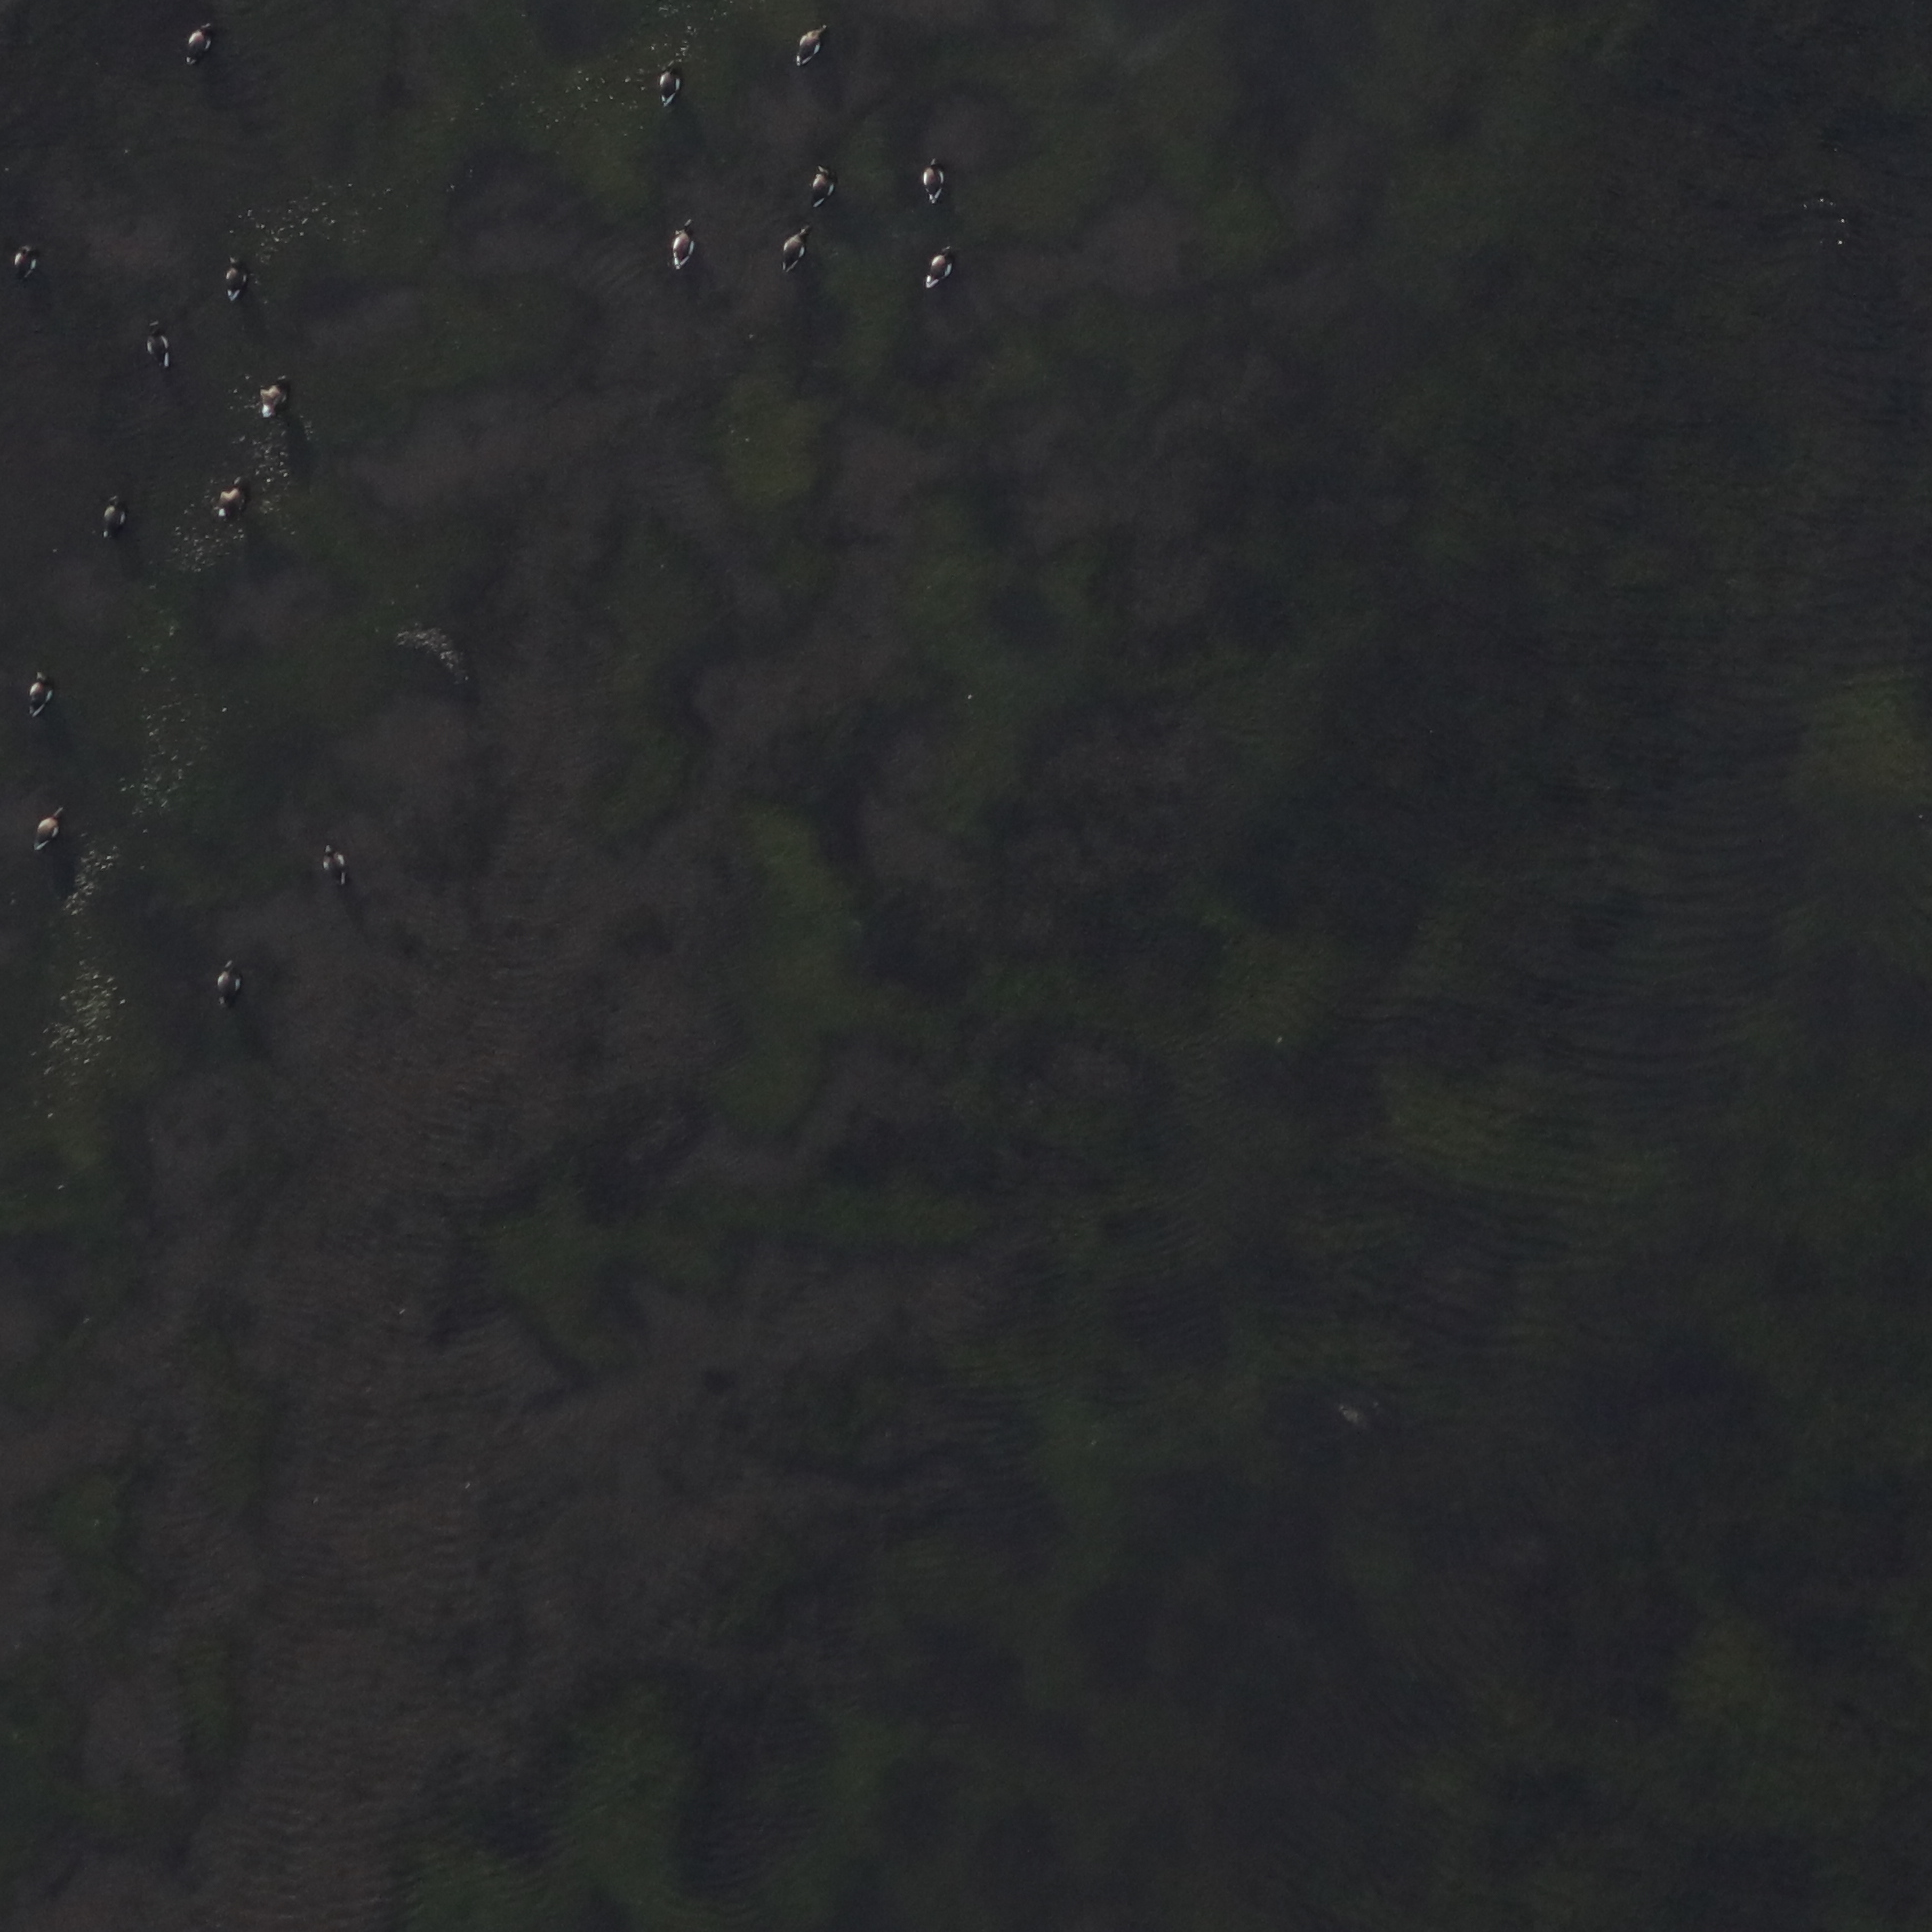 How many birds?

18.